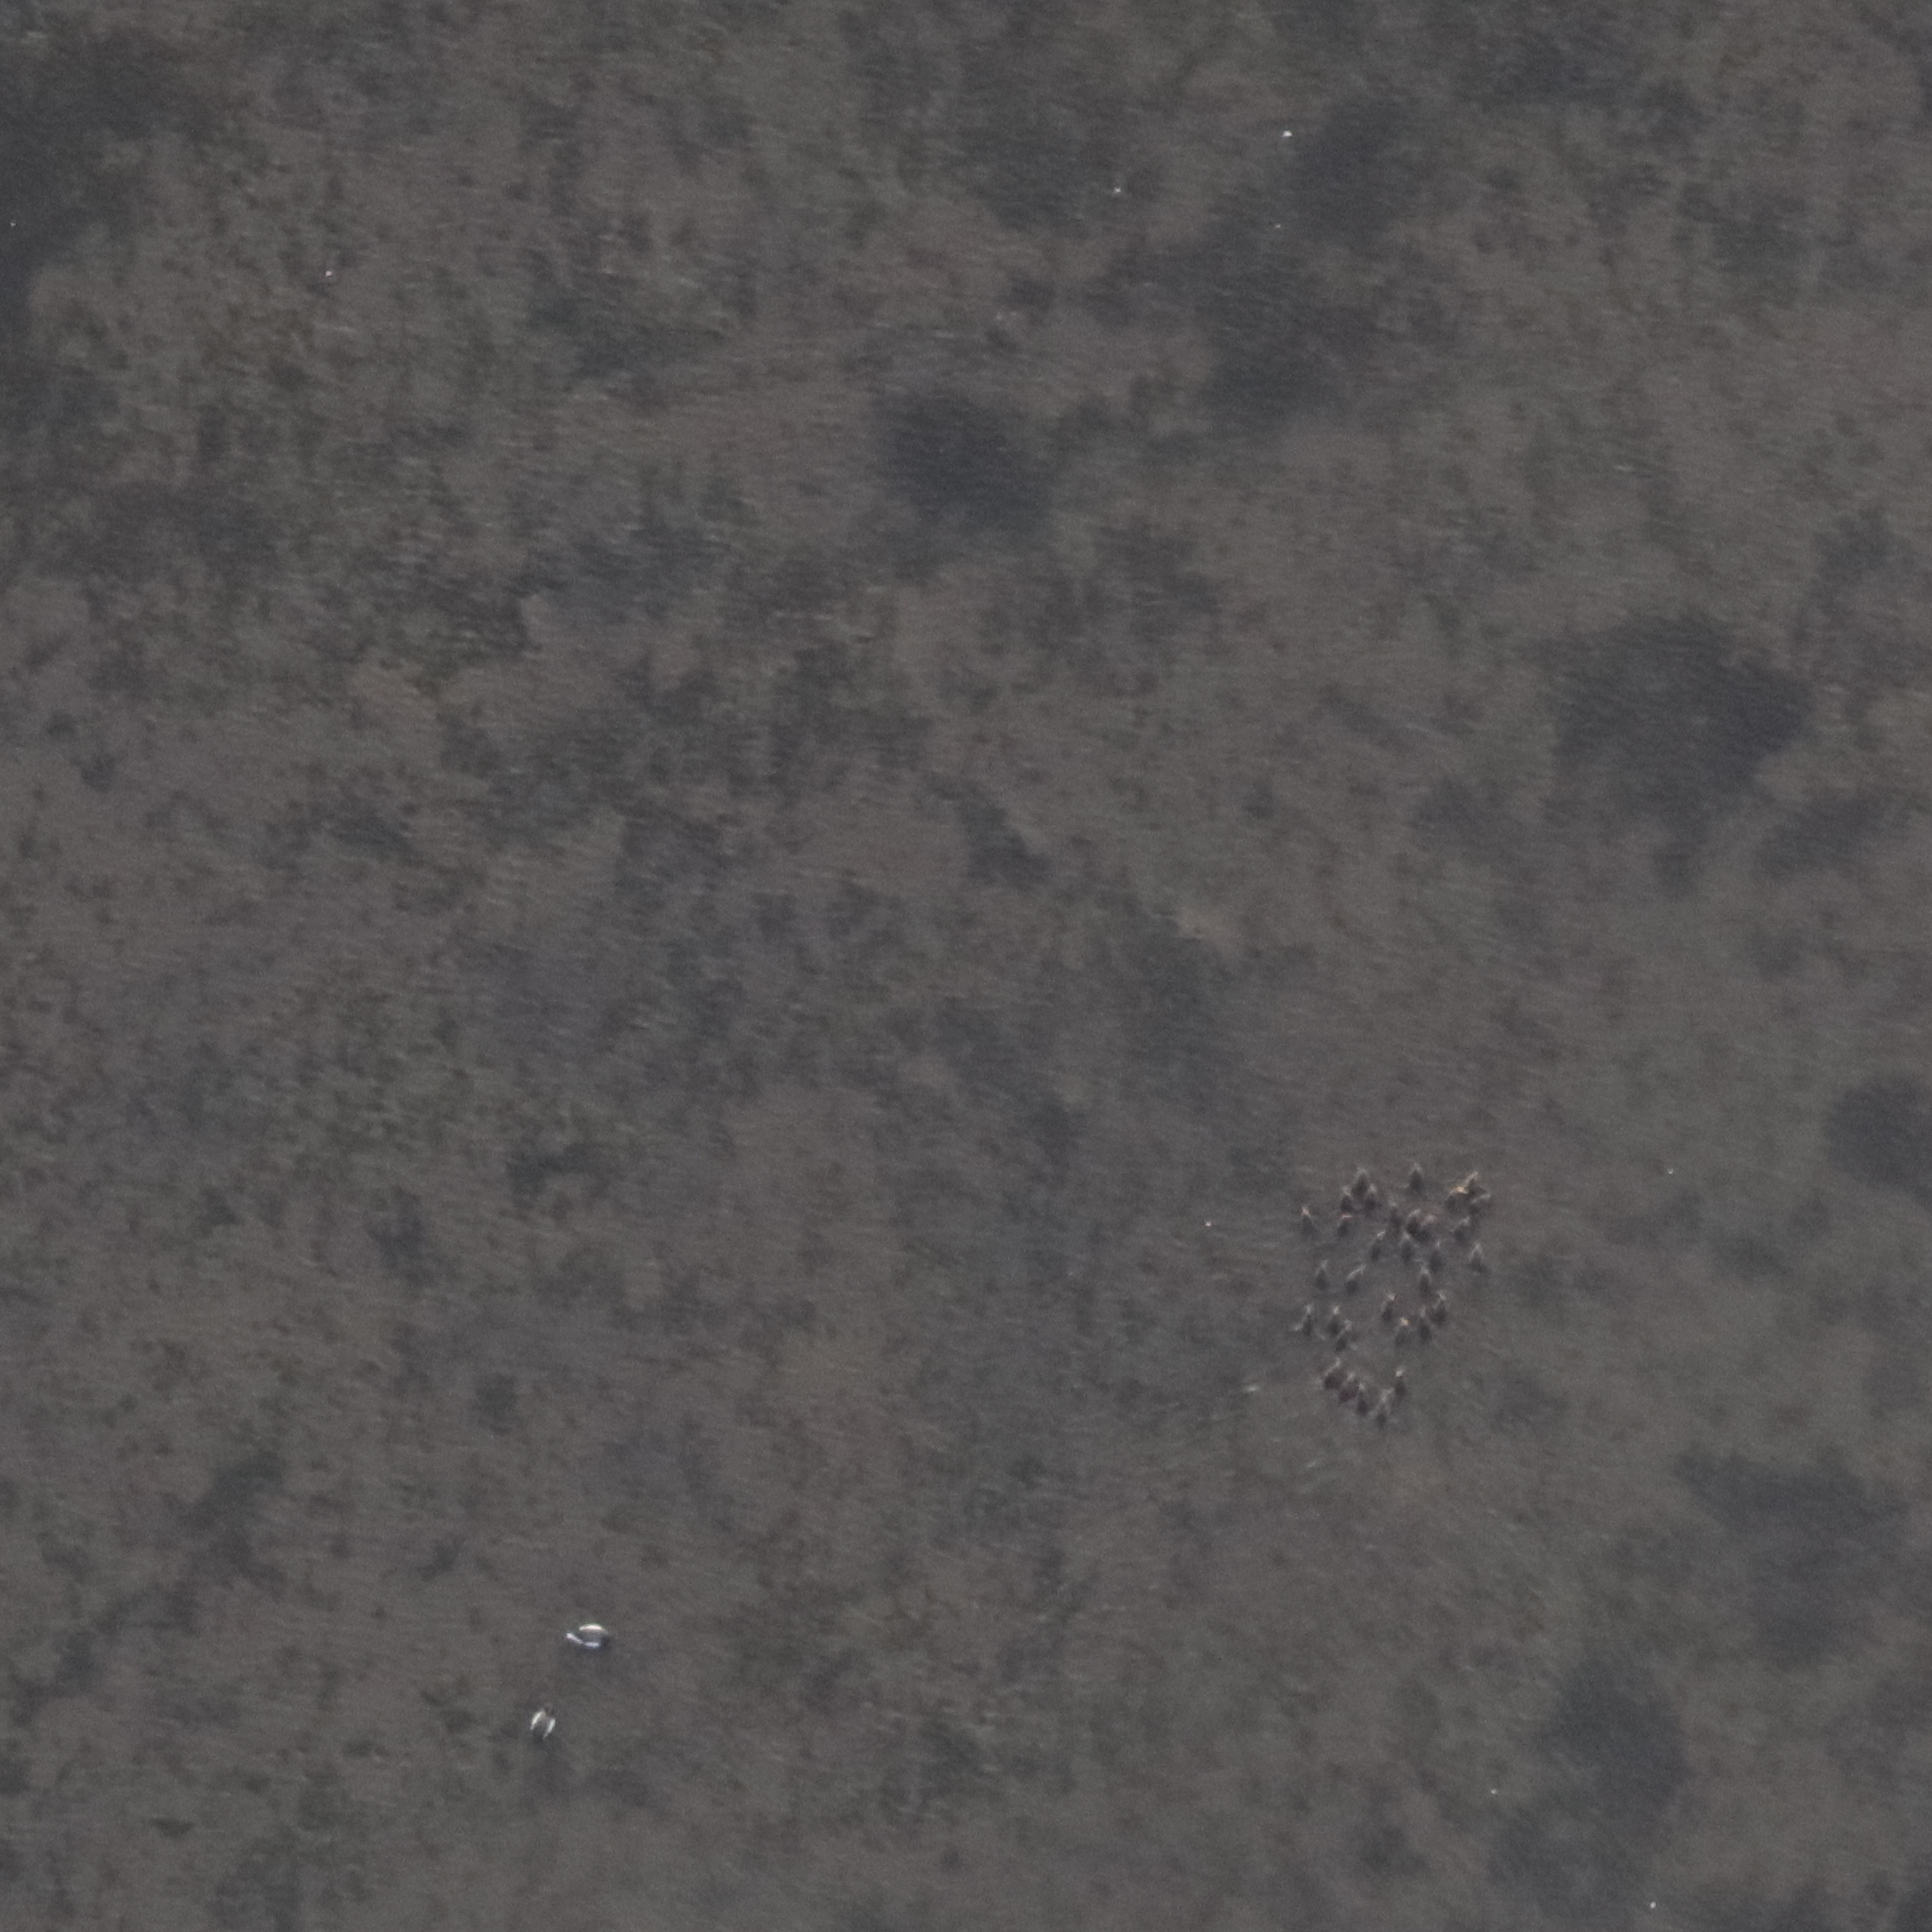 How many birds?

34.